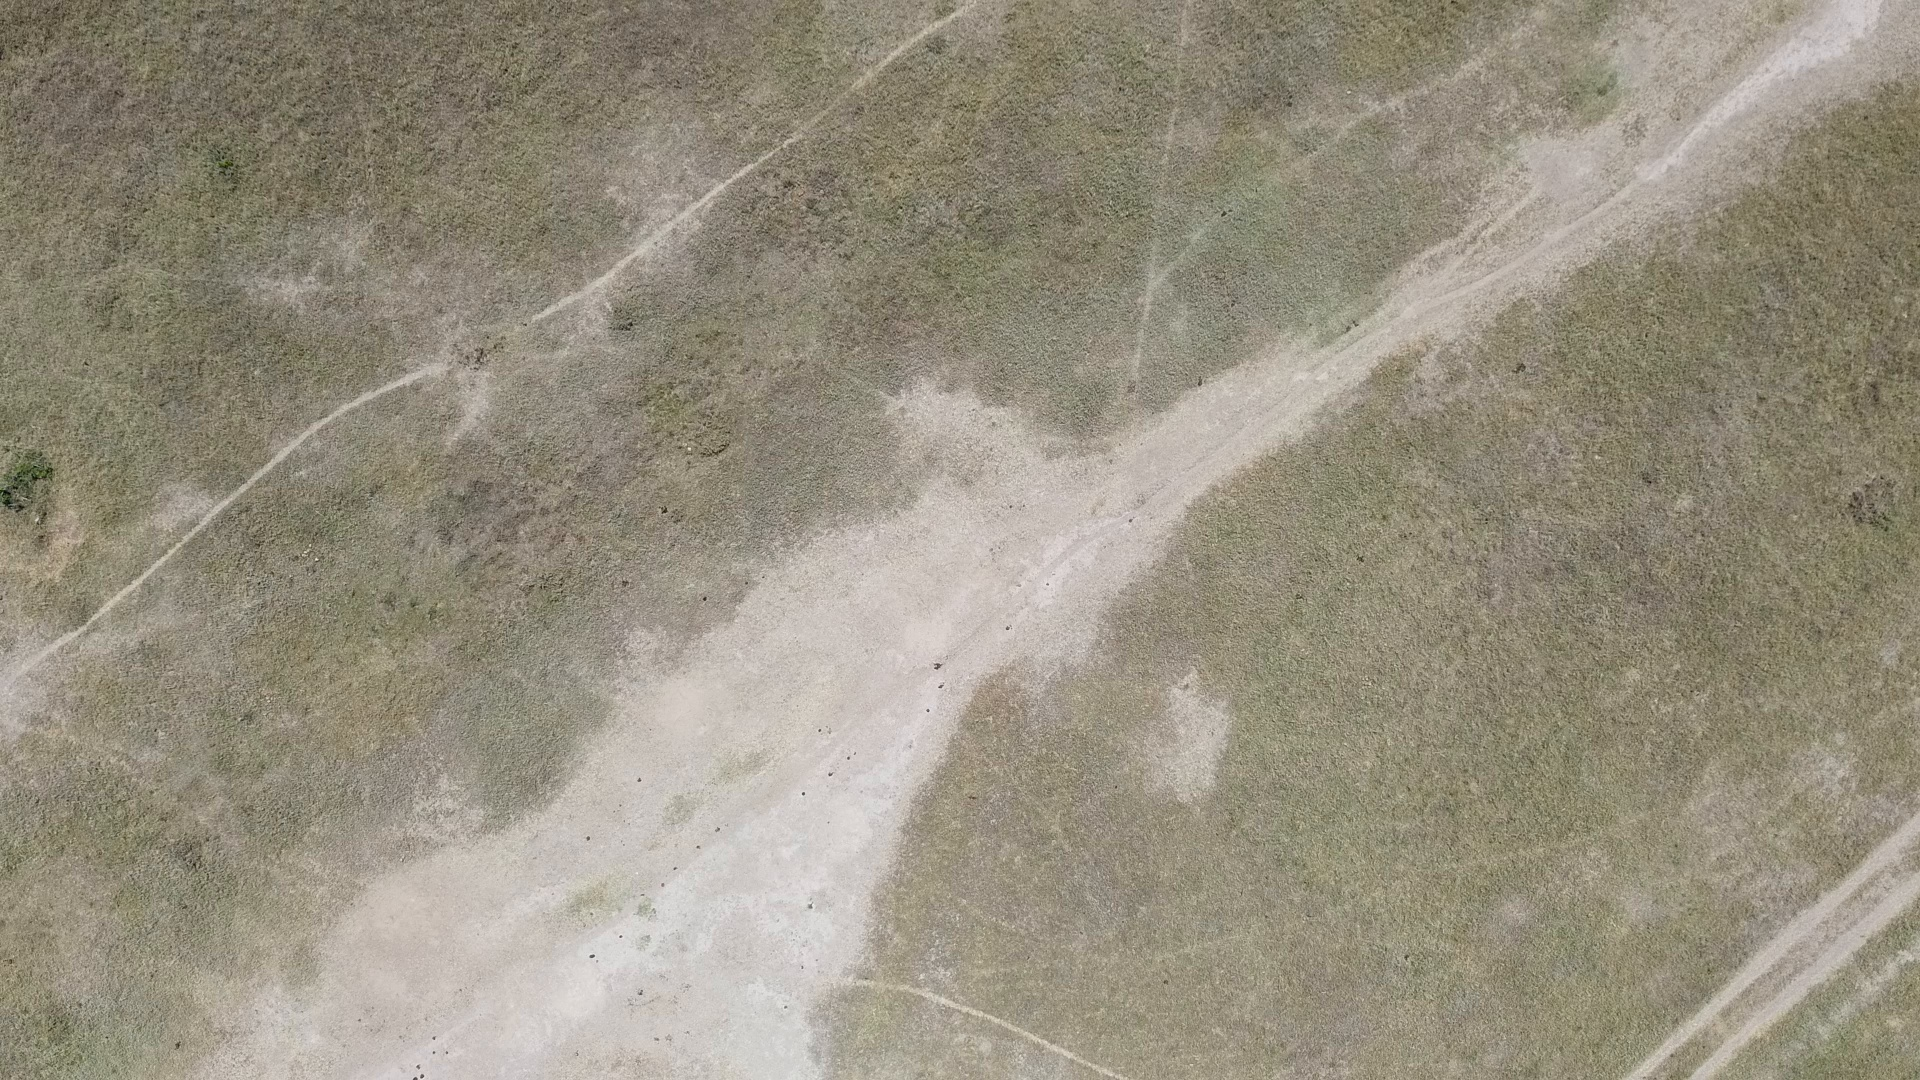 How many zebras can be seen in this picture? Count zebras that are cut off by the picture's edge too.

0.